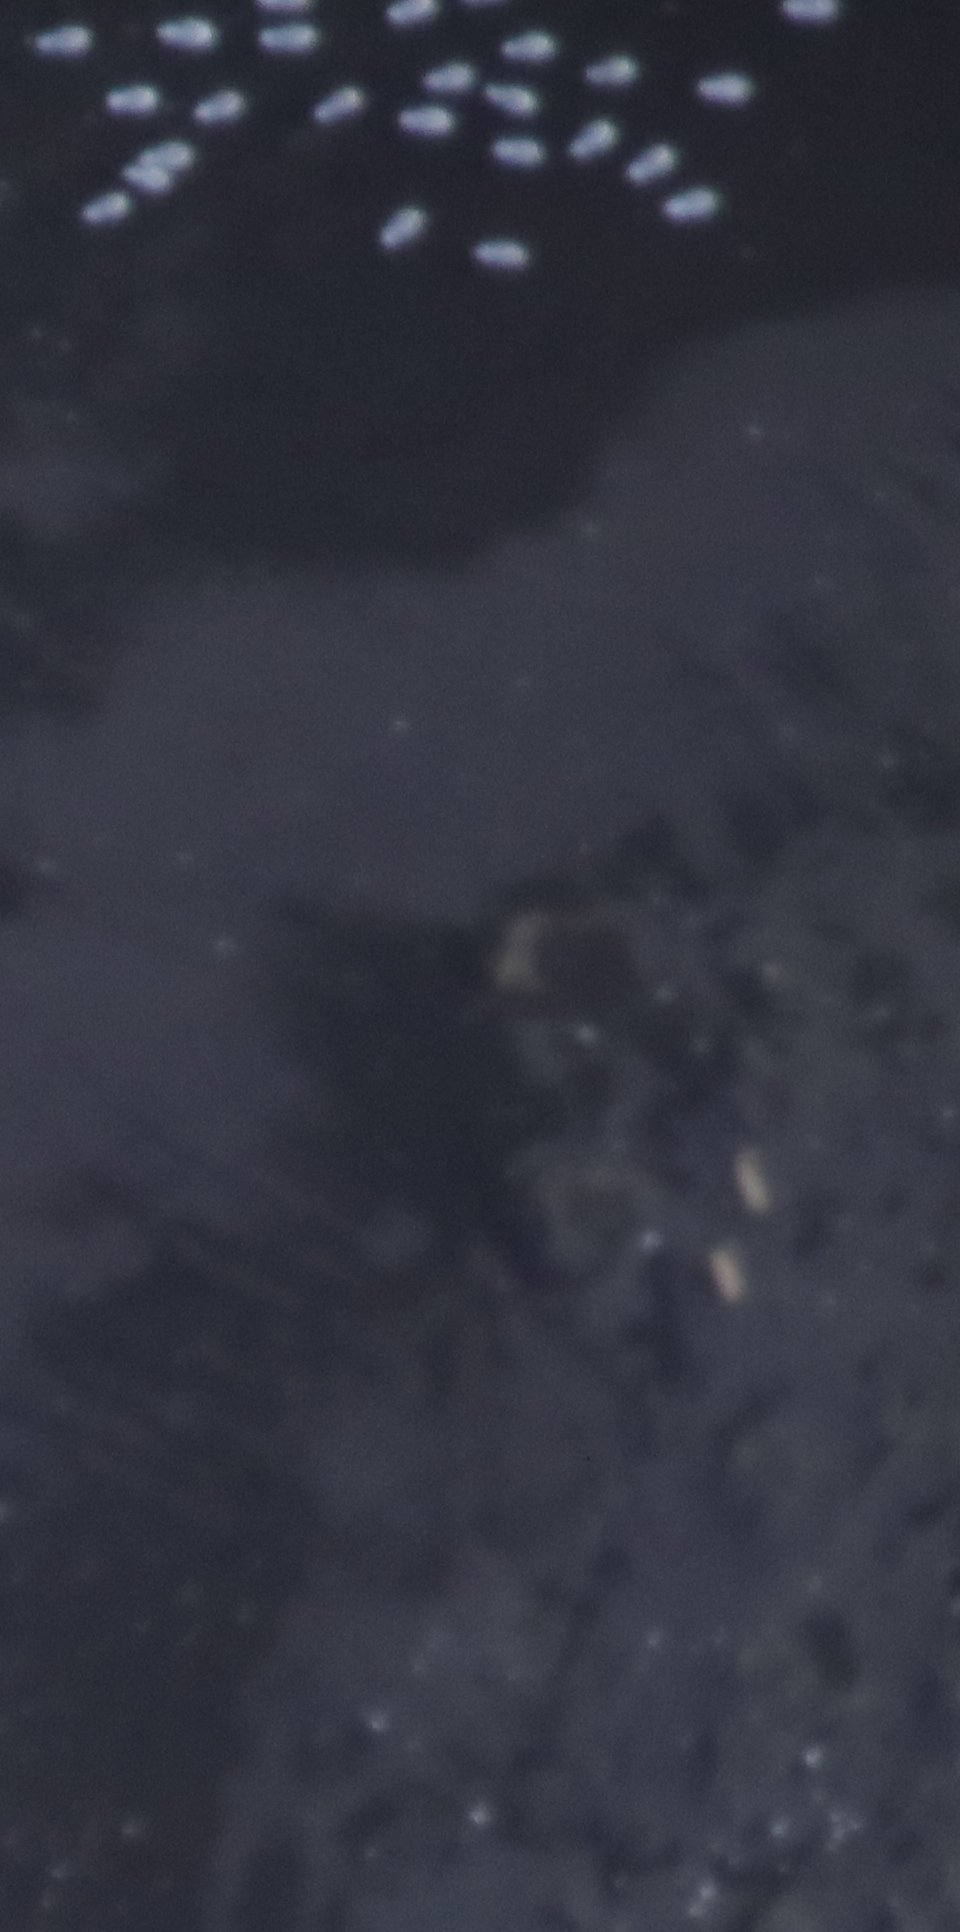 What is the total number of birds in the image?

26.